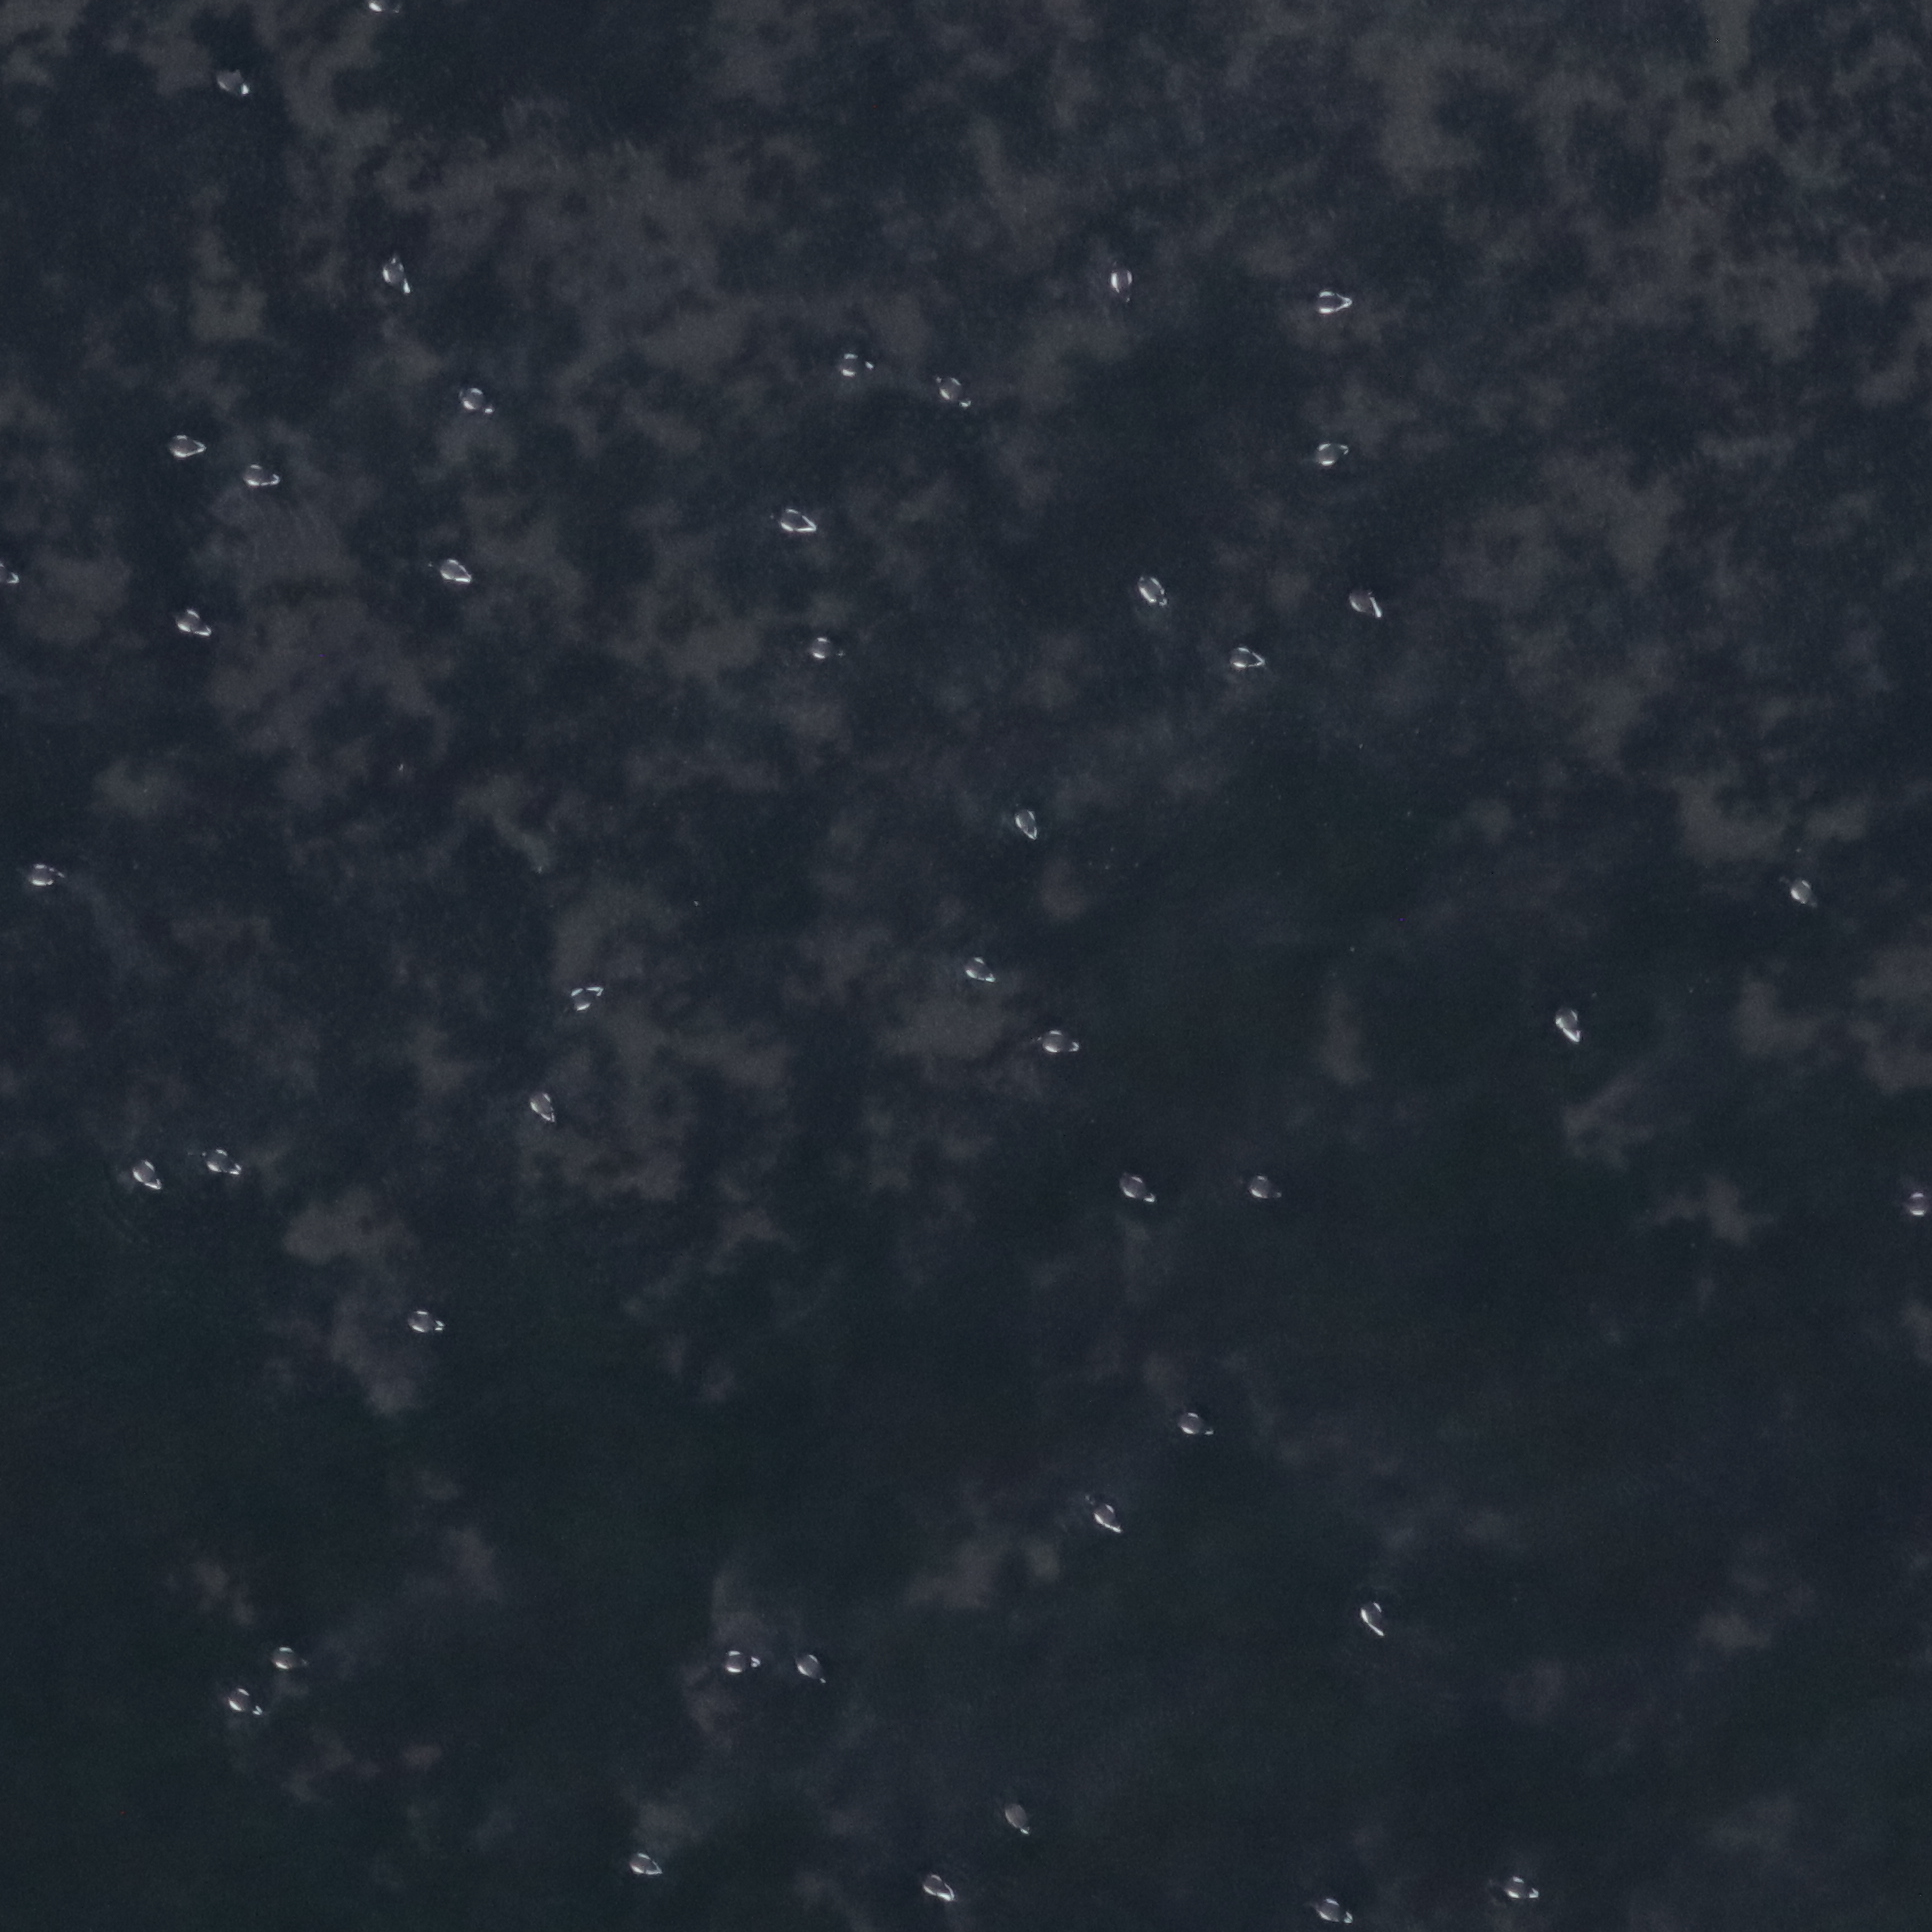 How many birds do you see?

44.